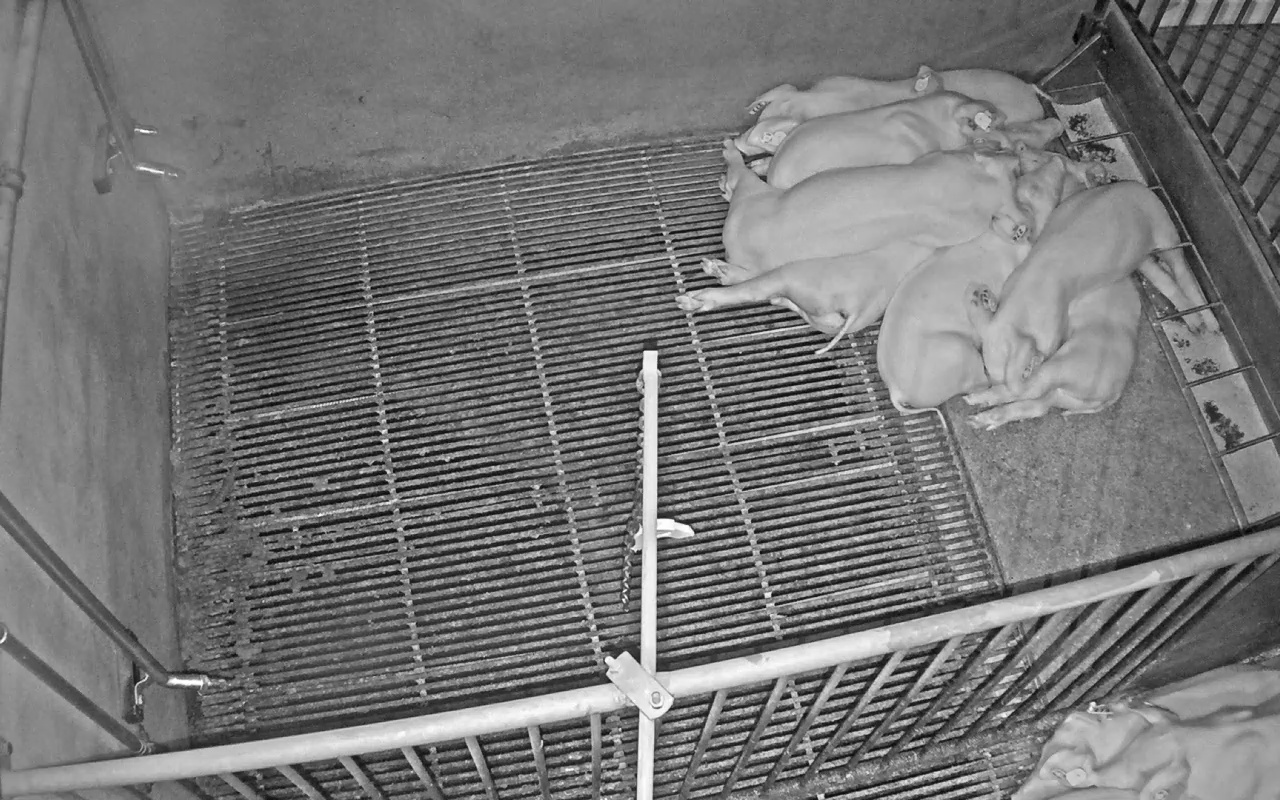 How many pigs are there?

9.